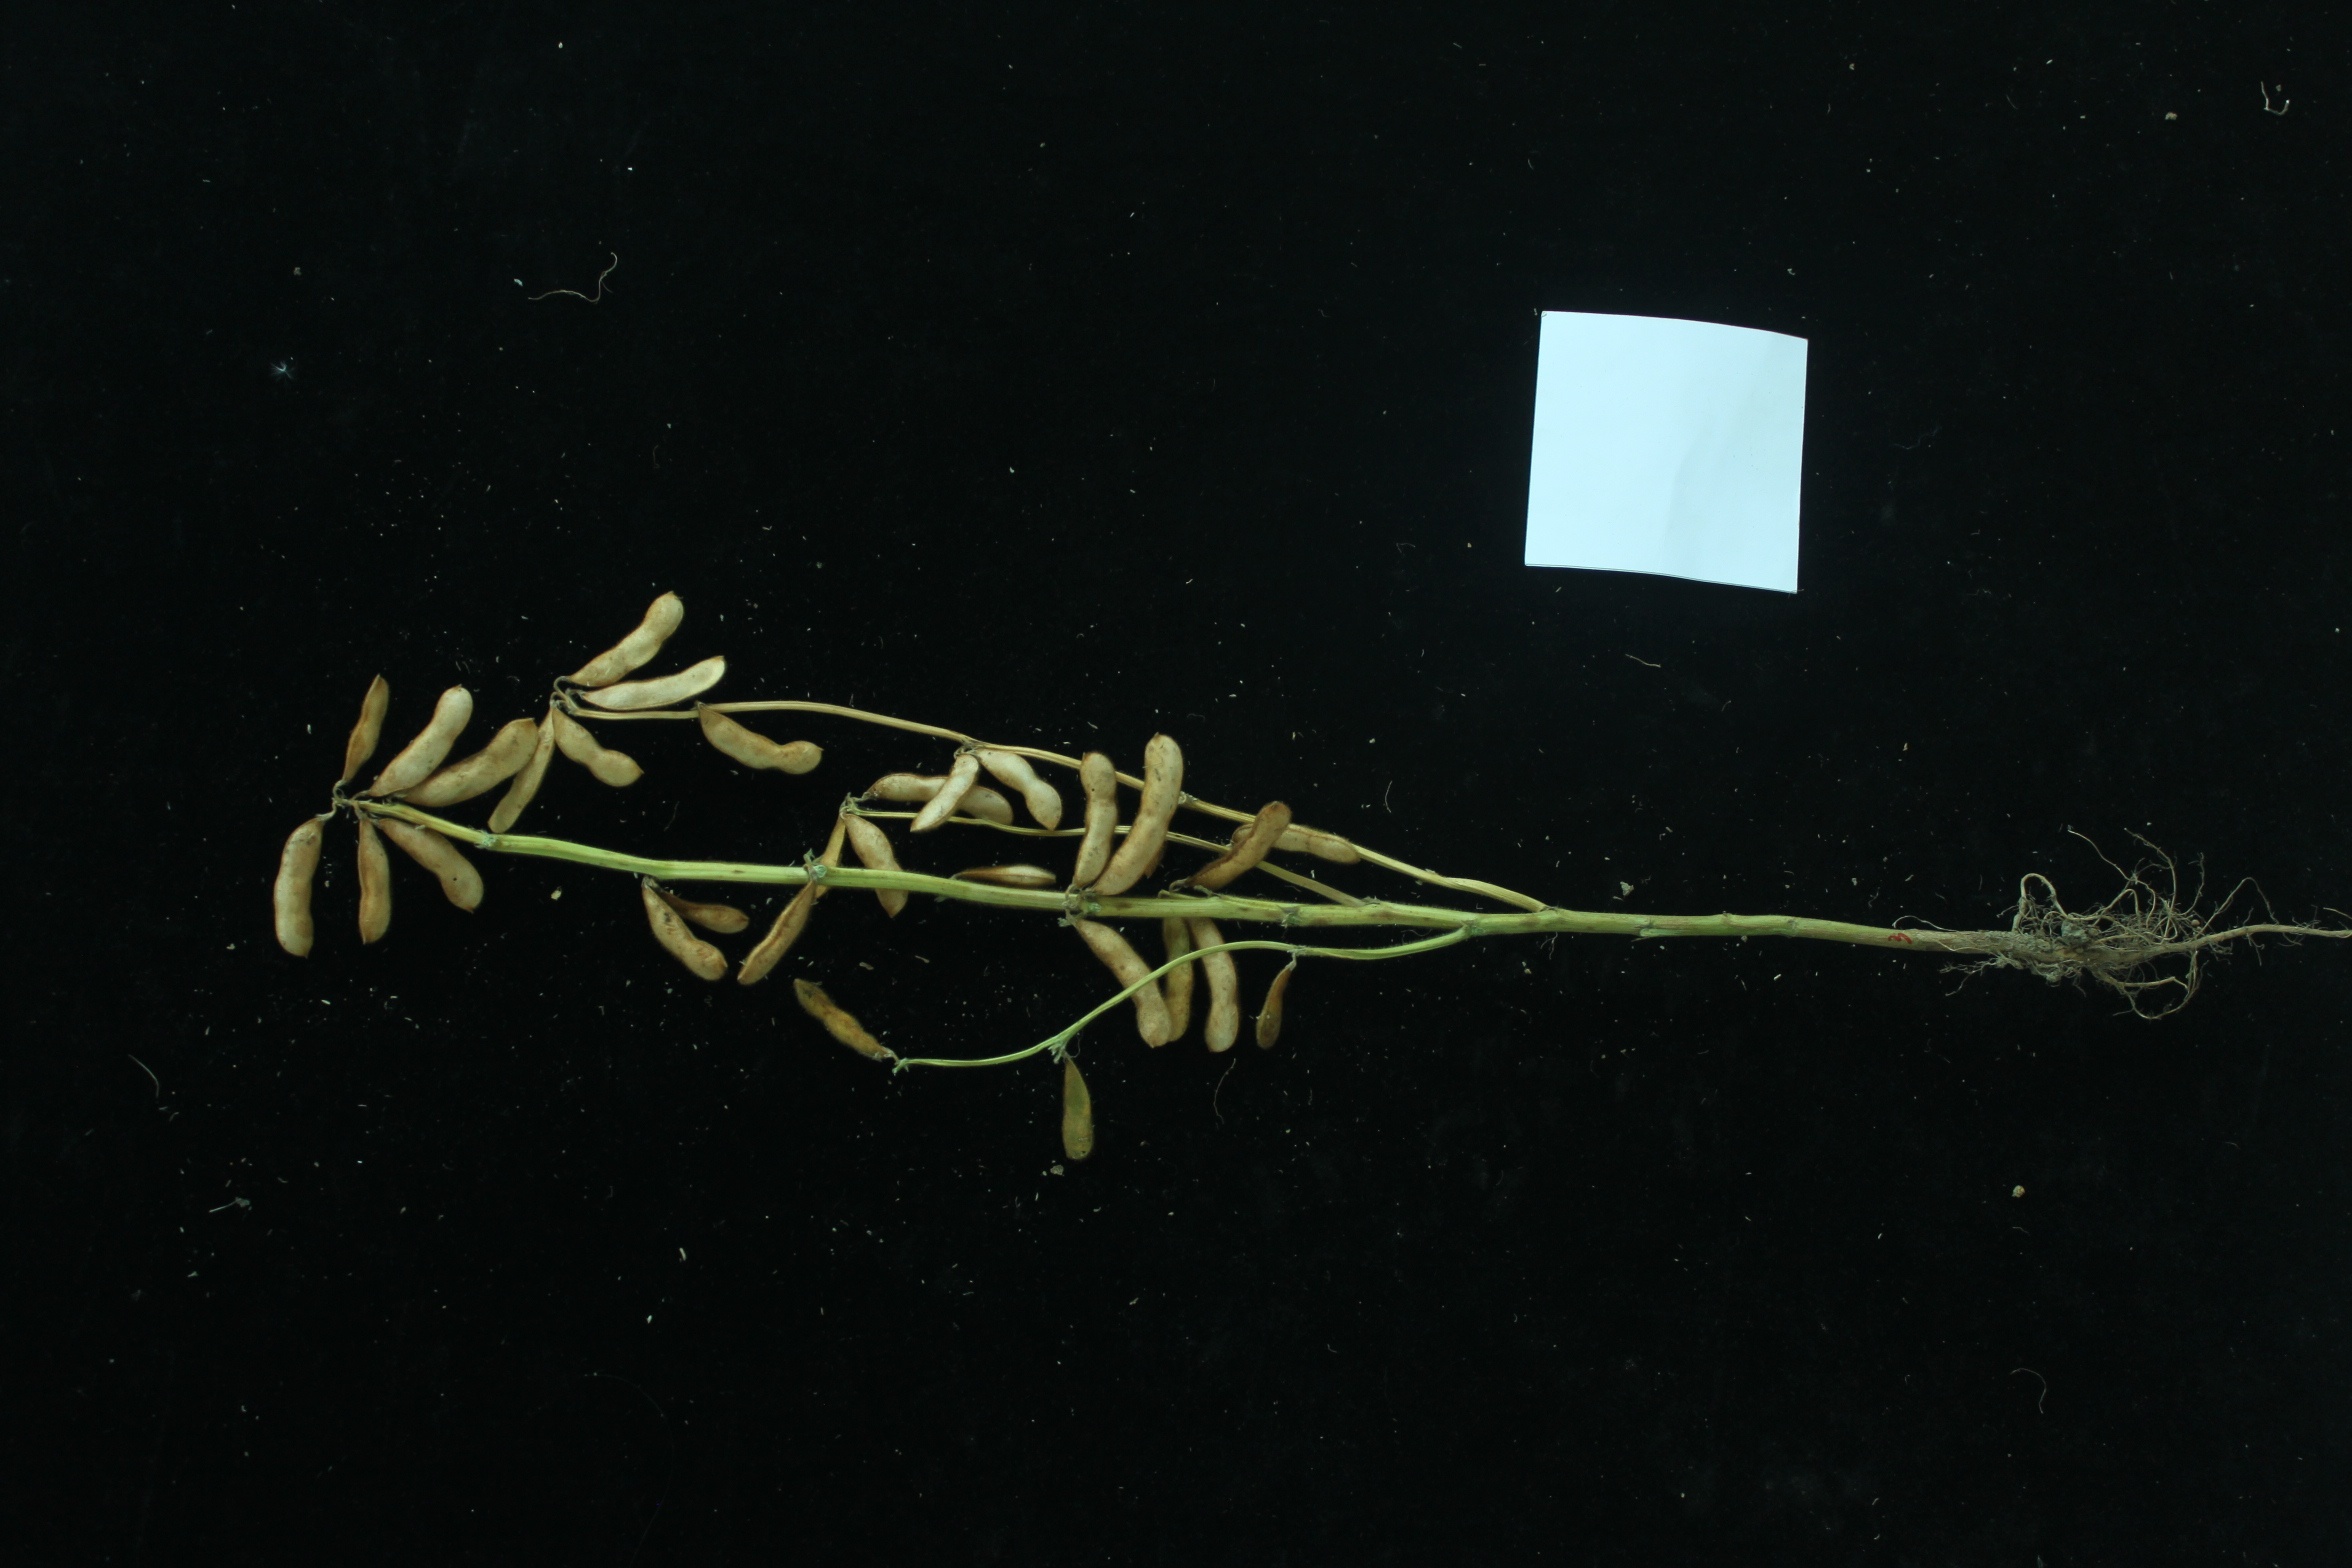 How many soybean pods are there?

30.